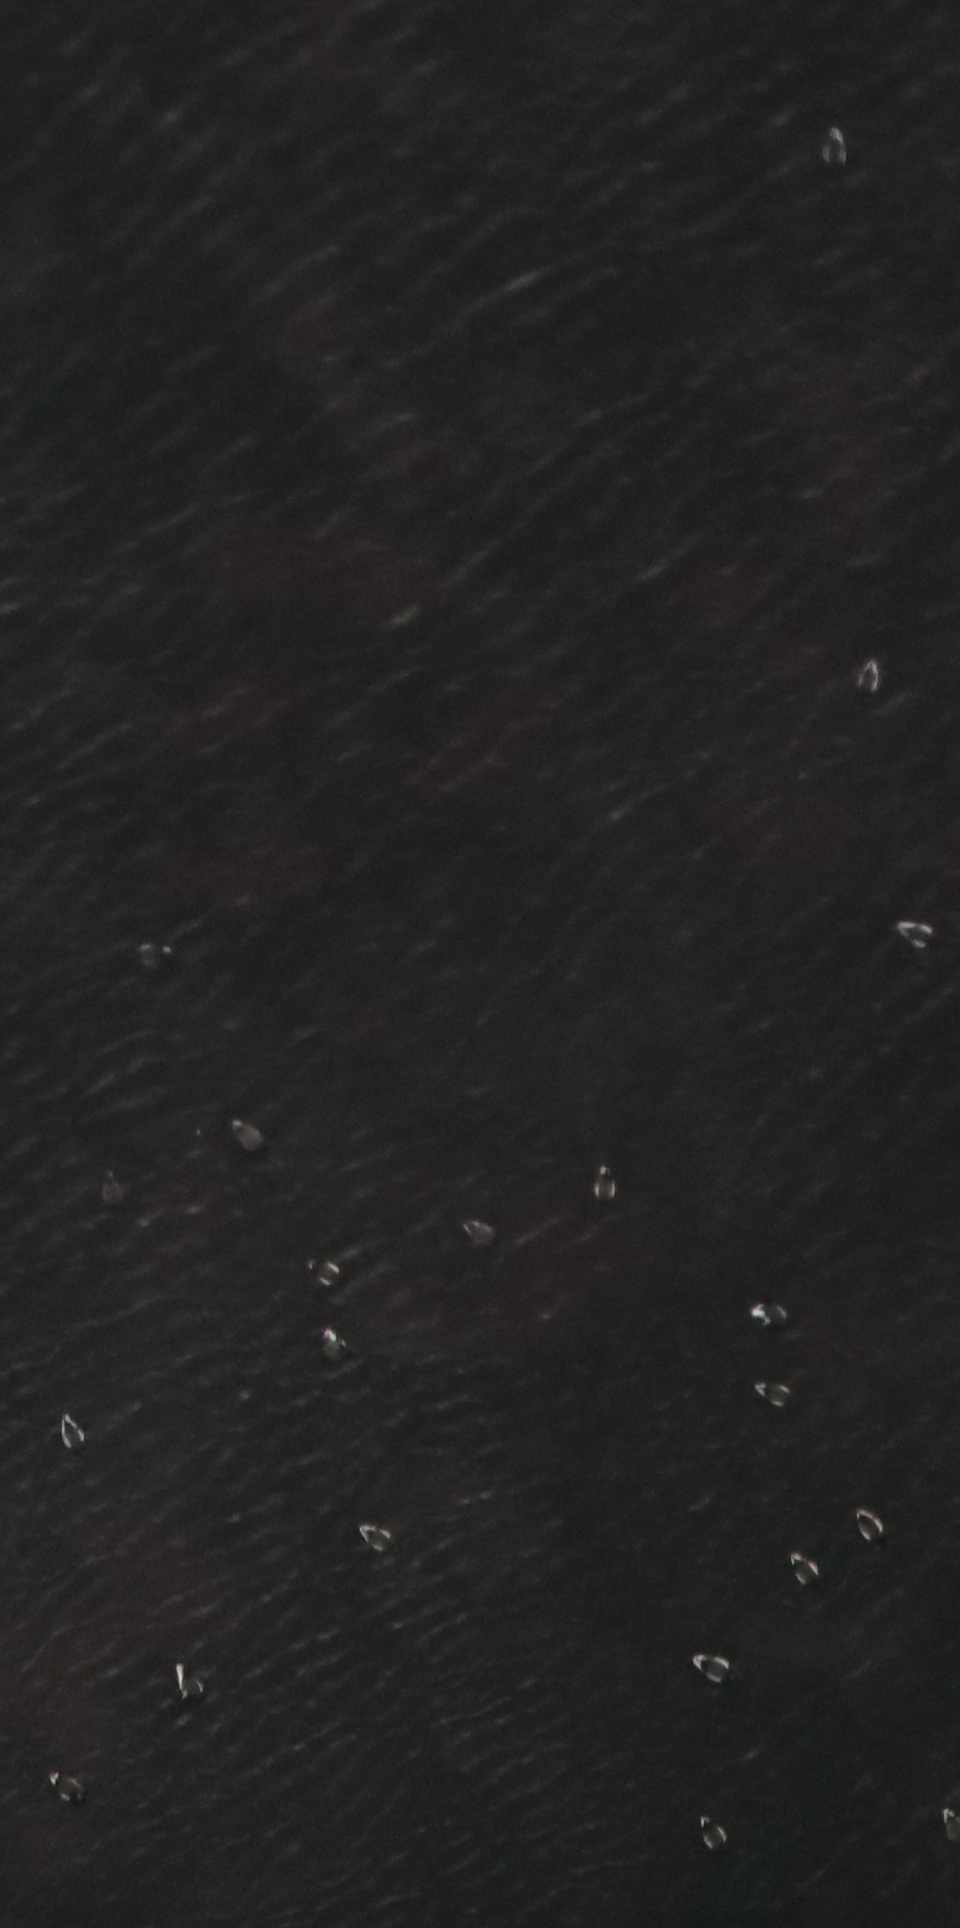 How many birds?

21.